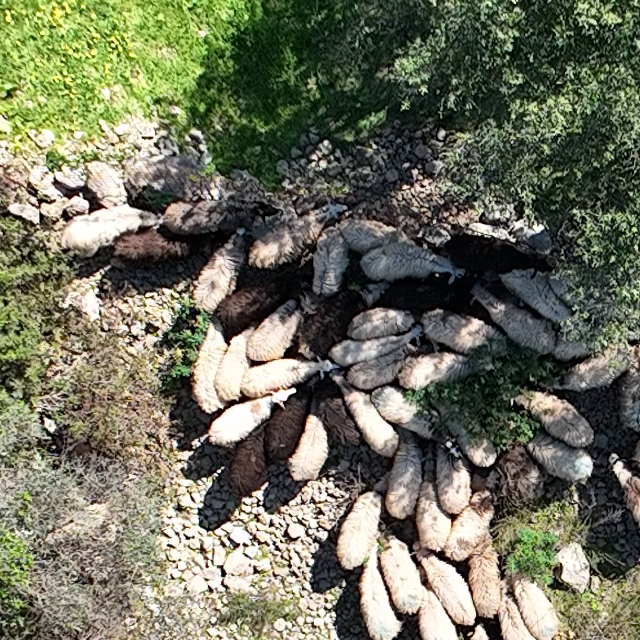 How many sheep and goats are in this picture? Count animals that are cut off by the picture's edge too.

49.